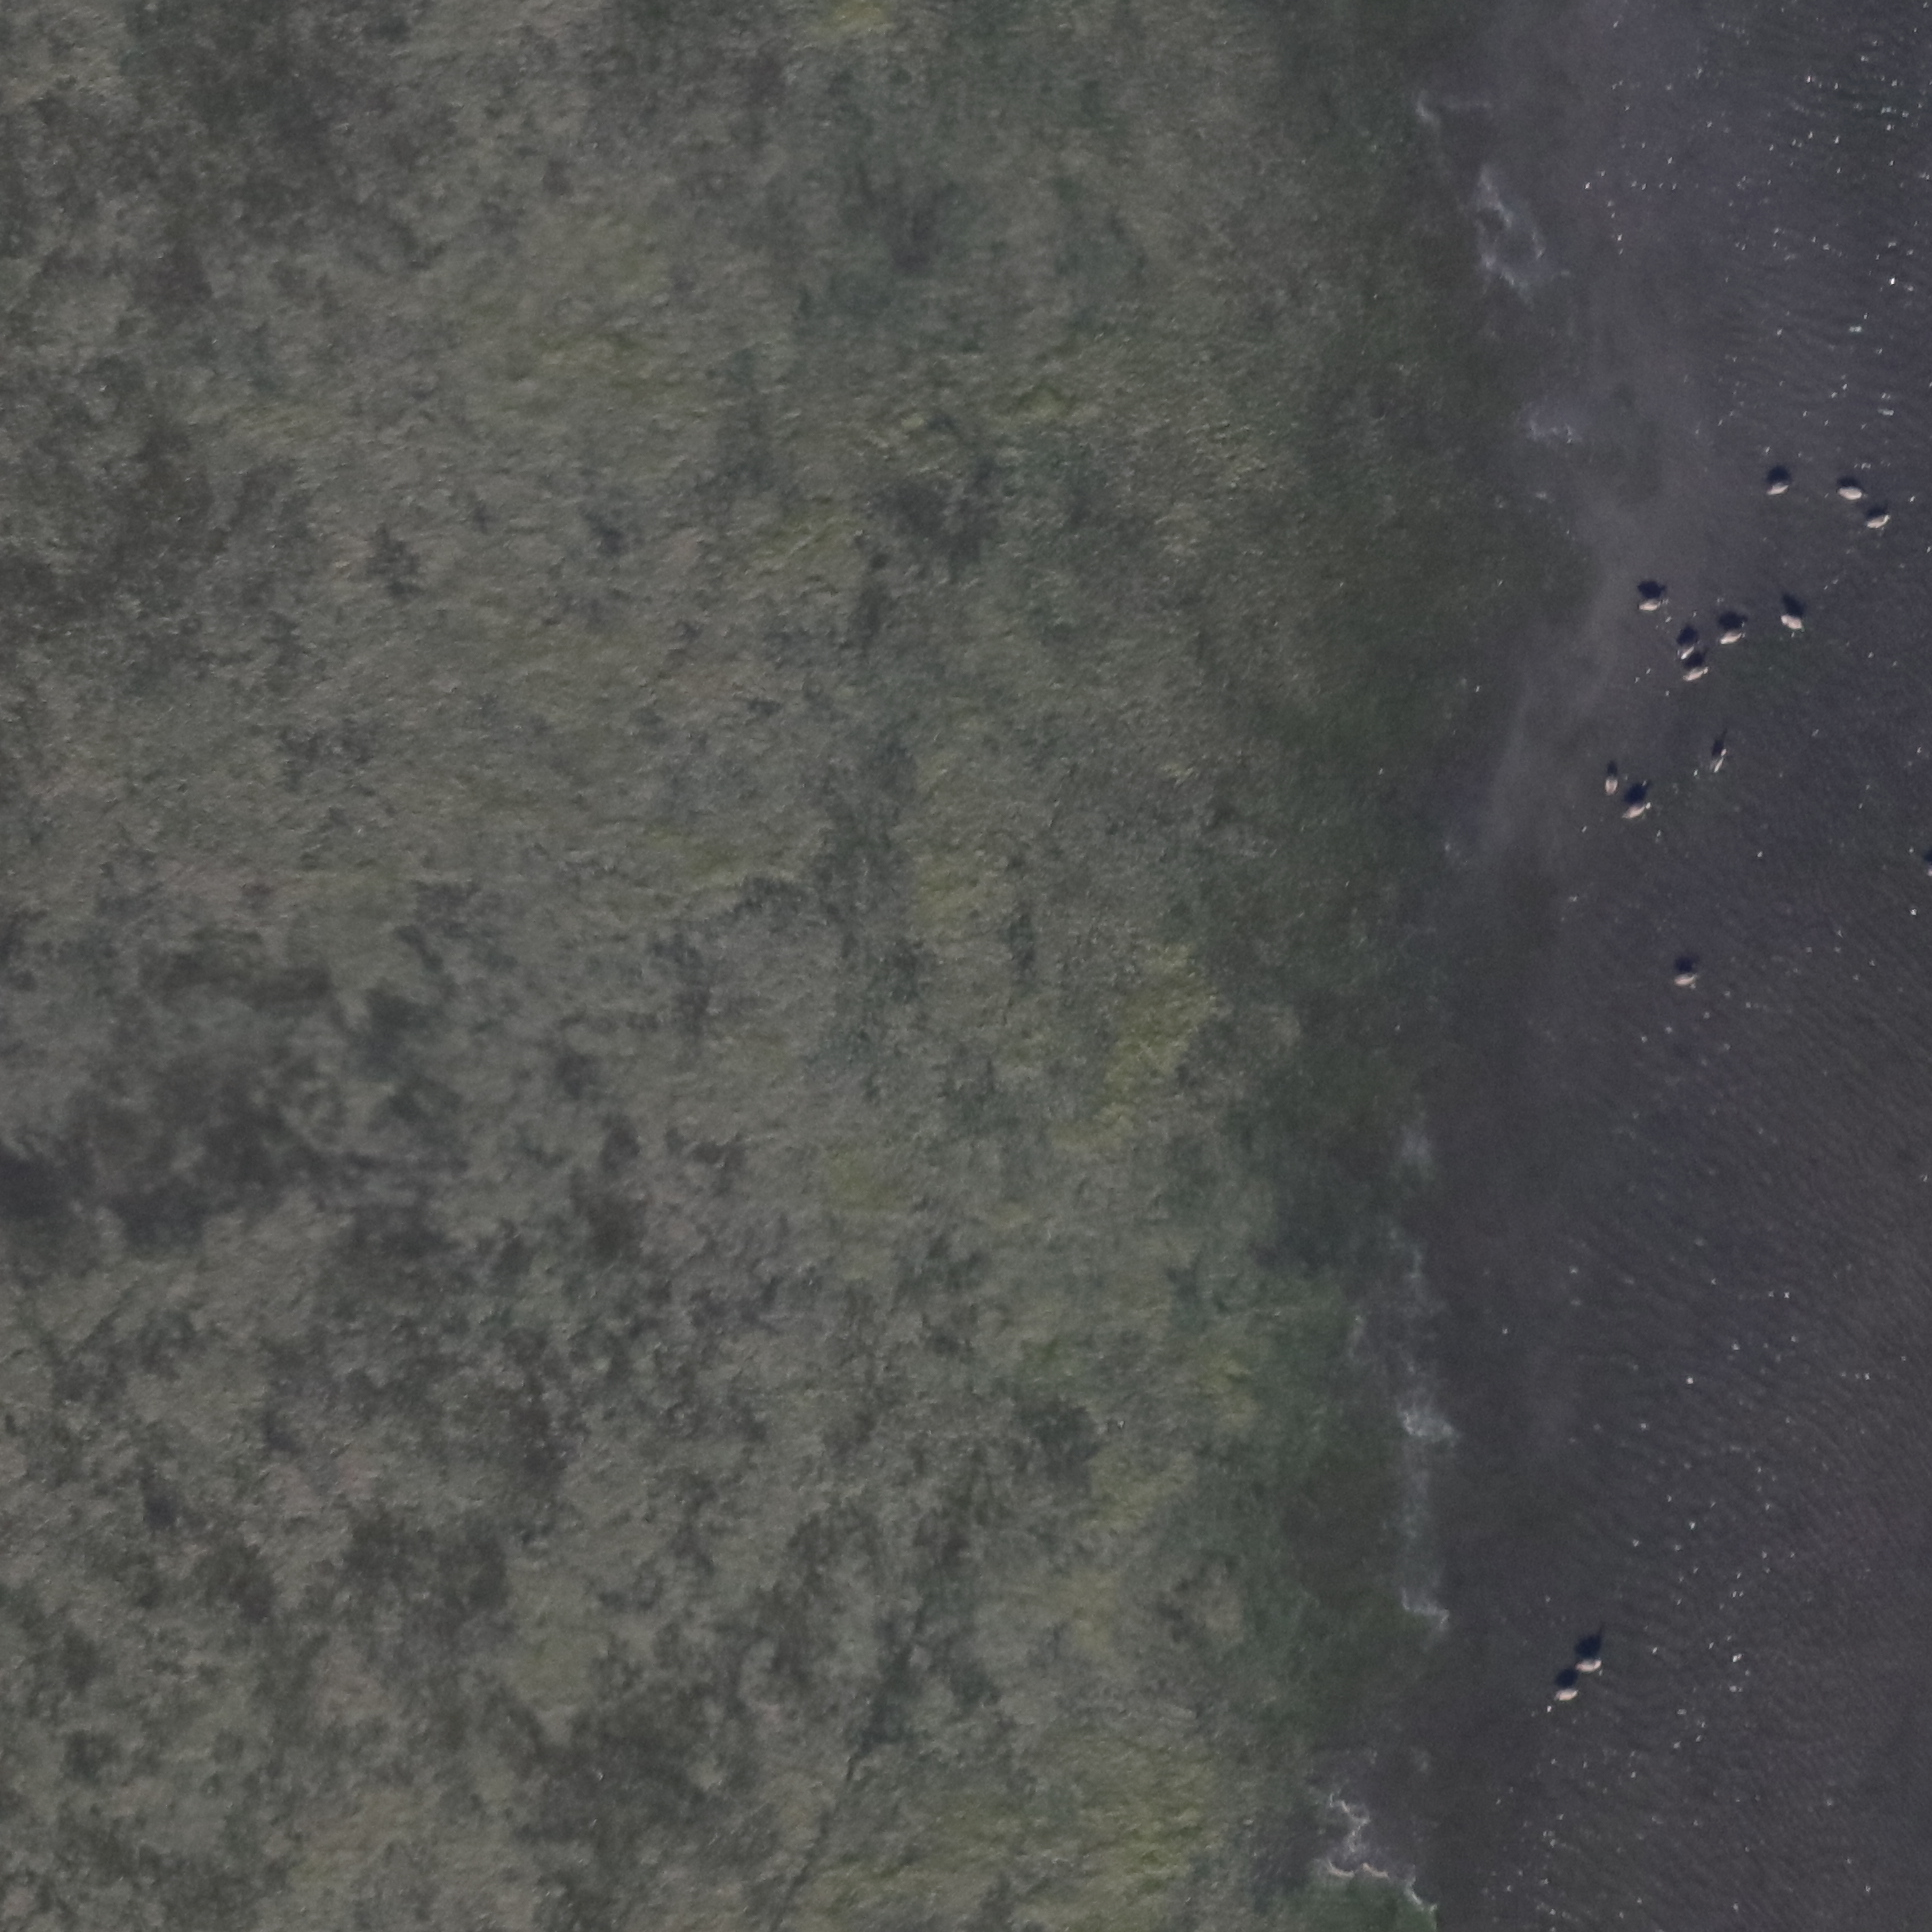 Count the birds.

13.